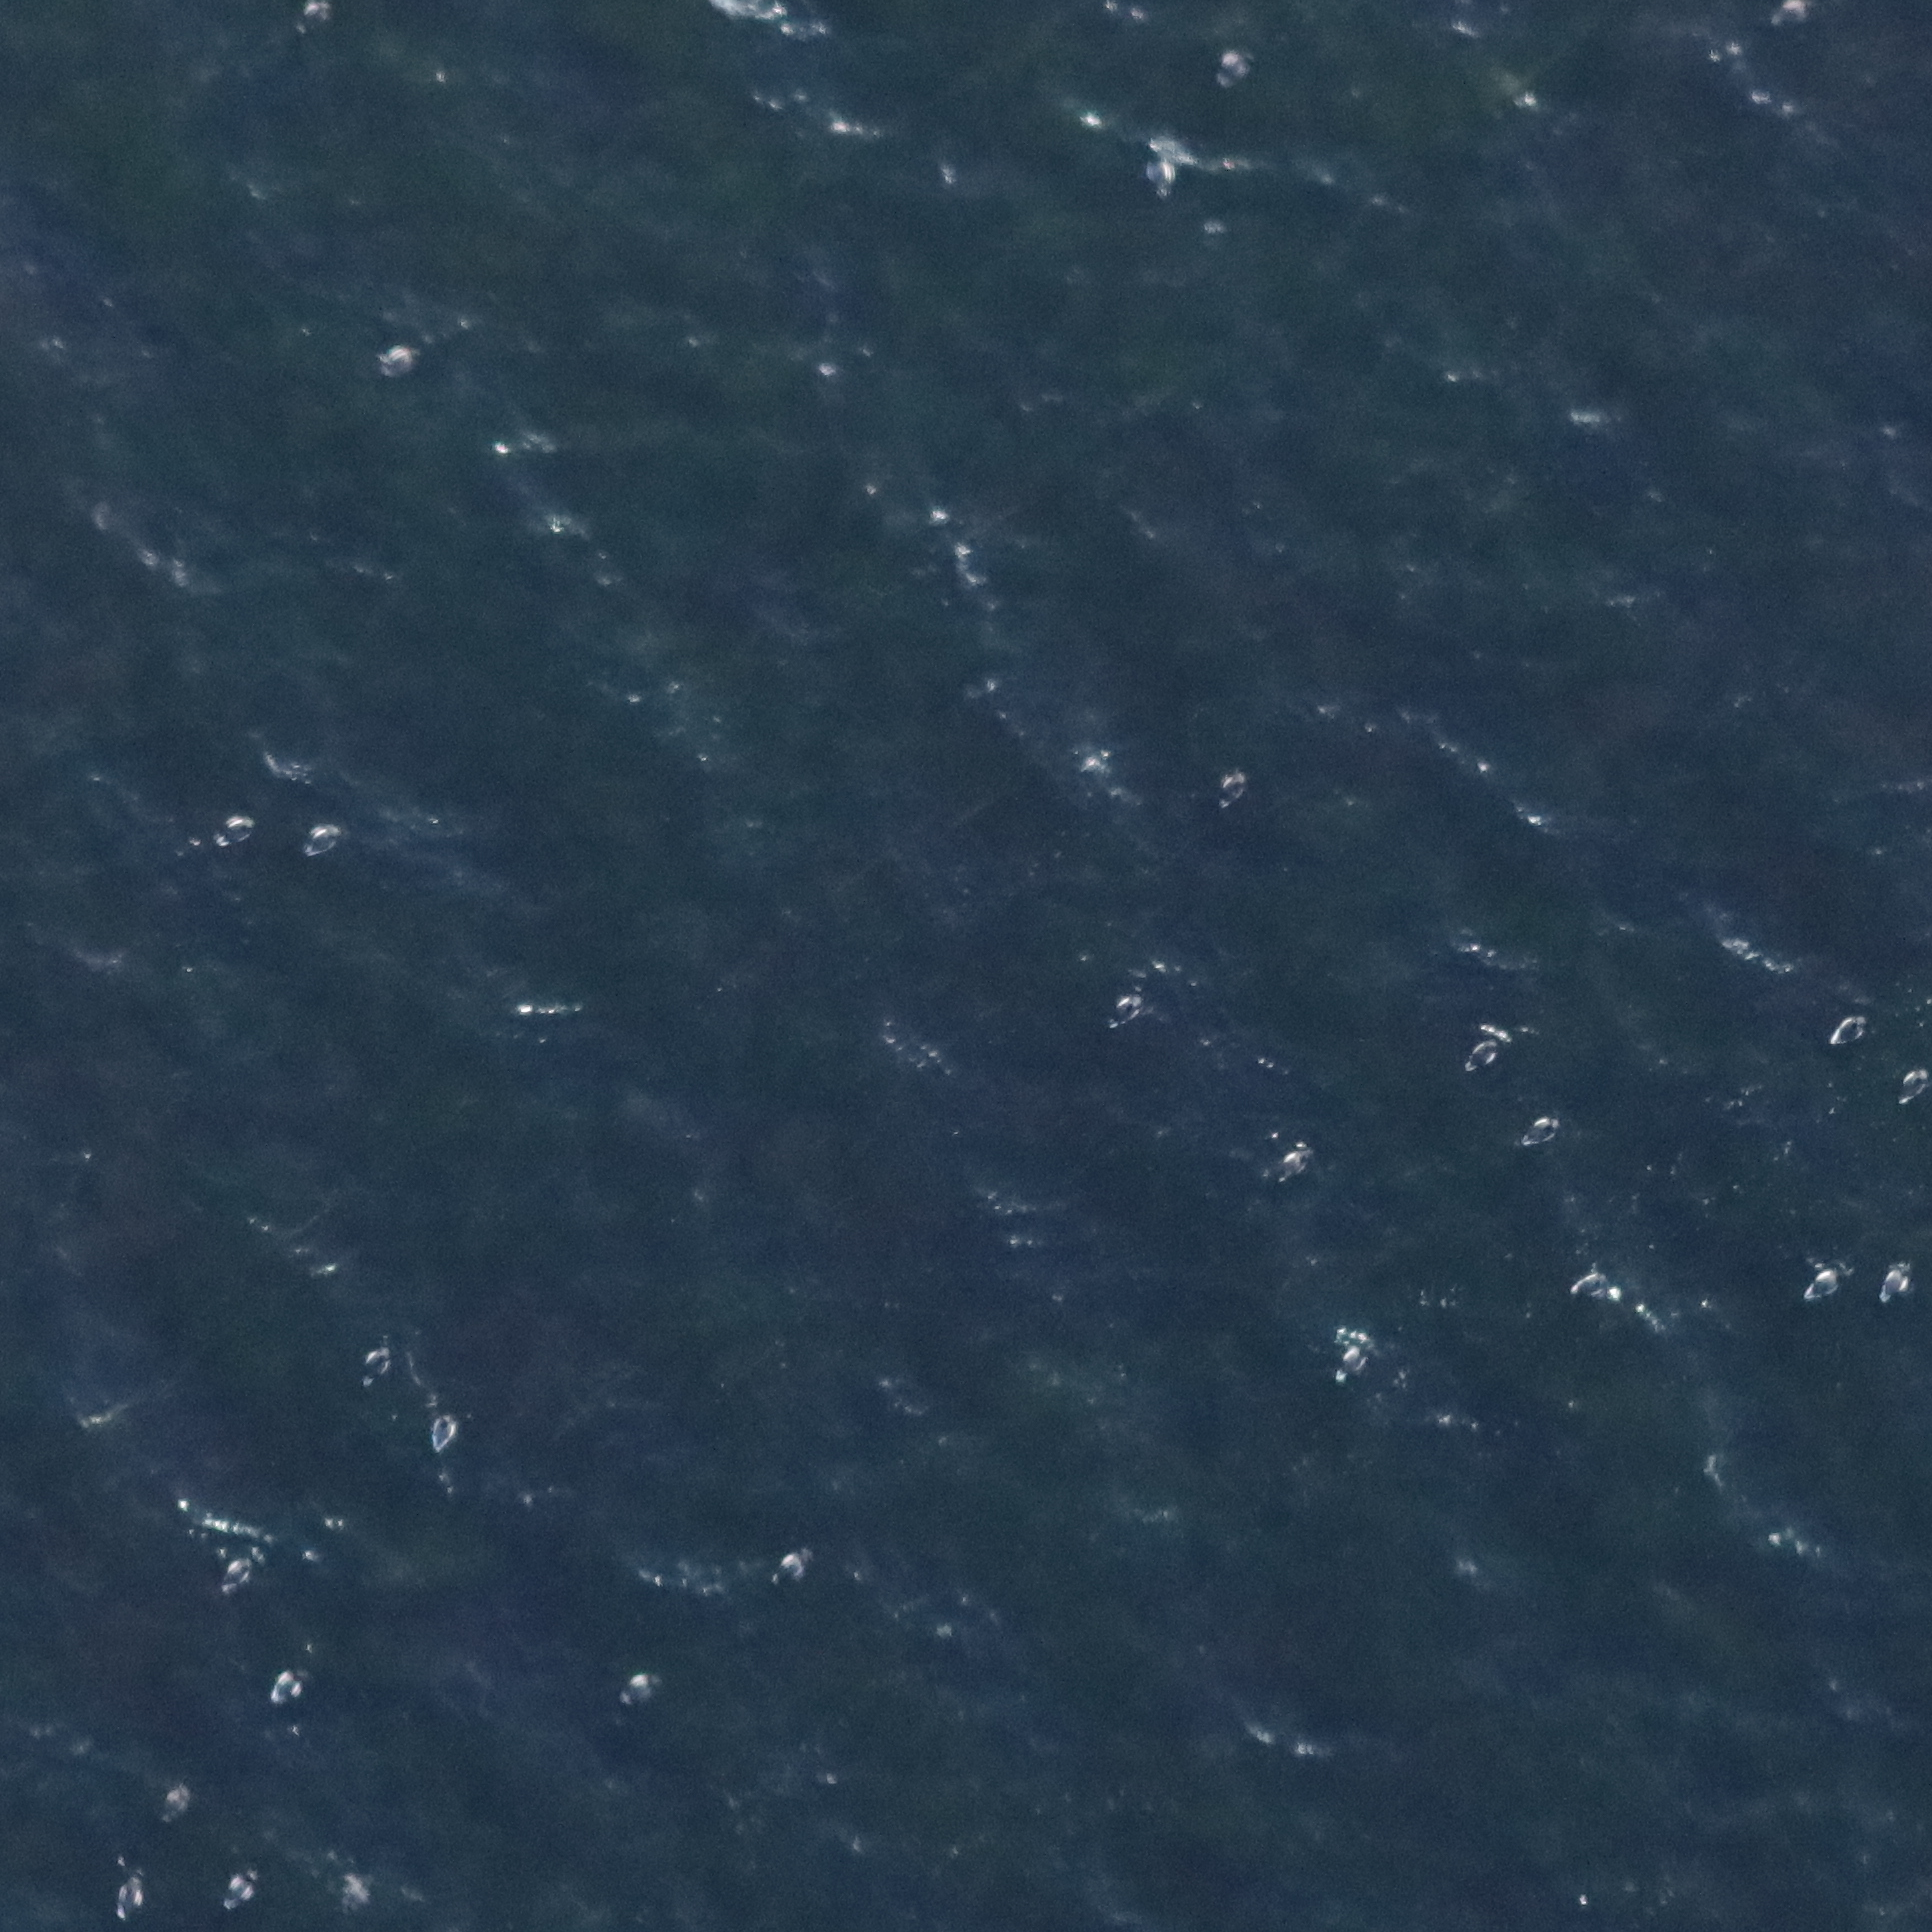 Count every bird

27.